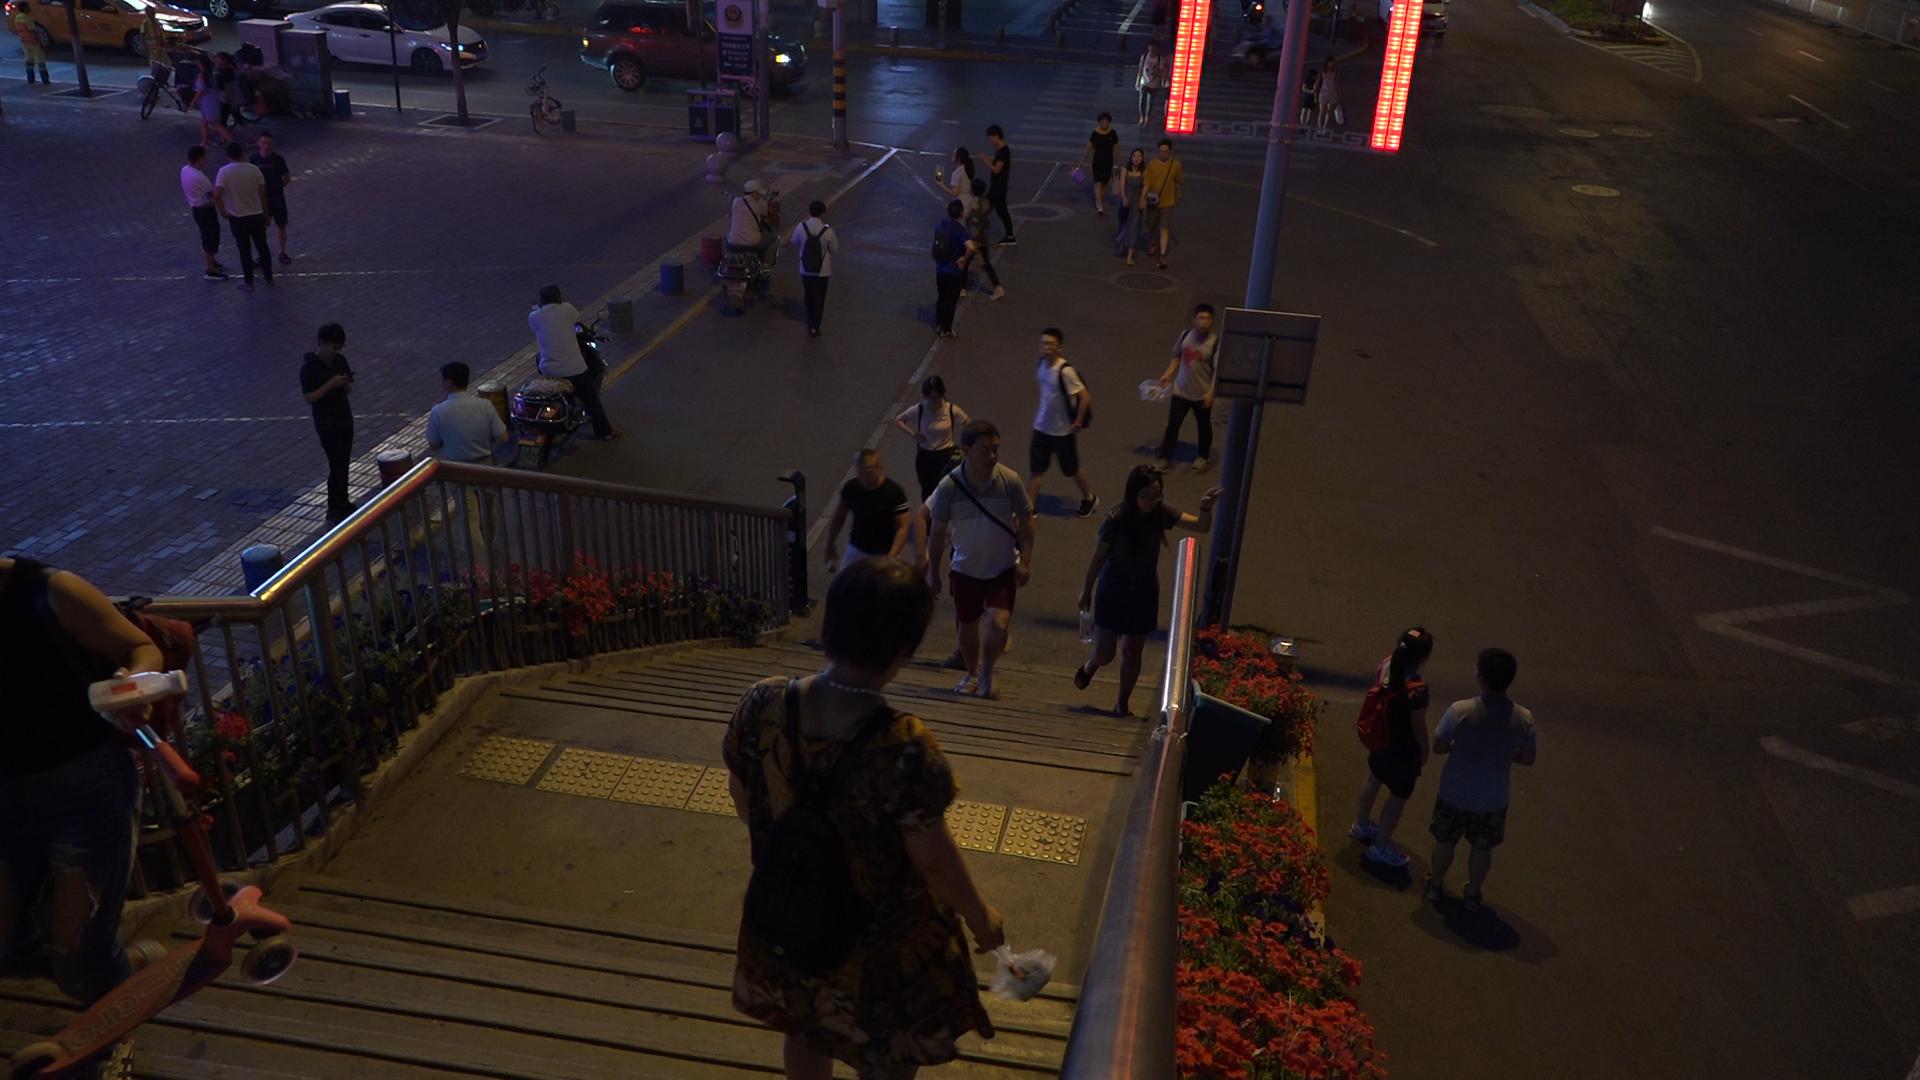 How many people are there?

31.